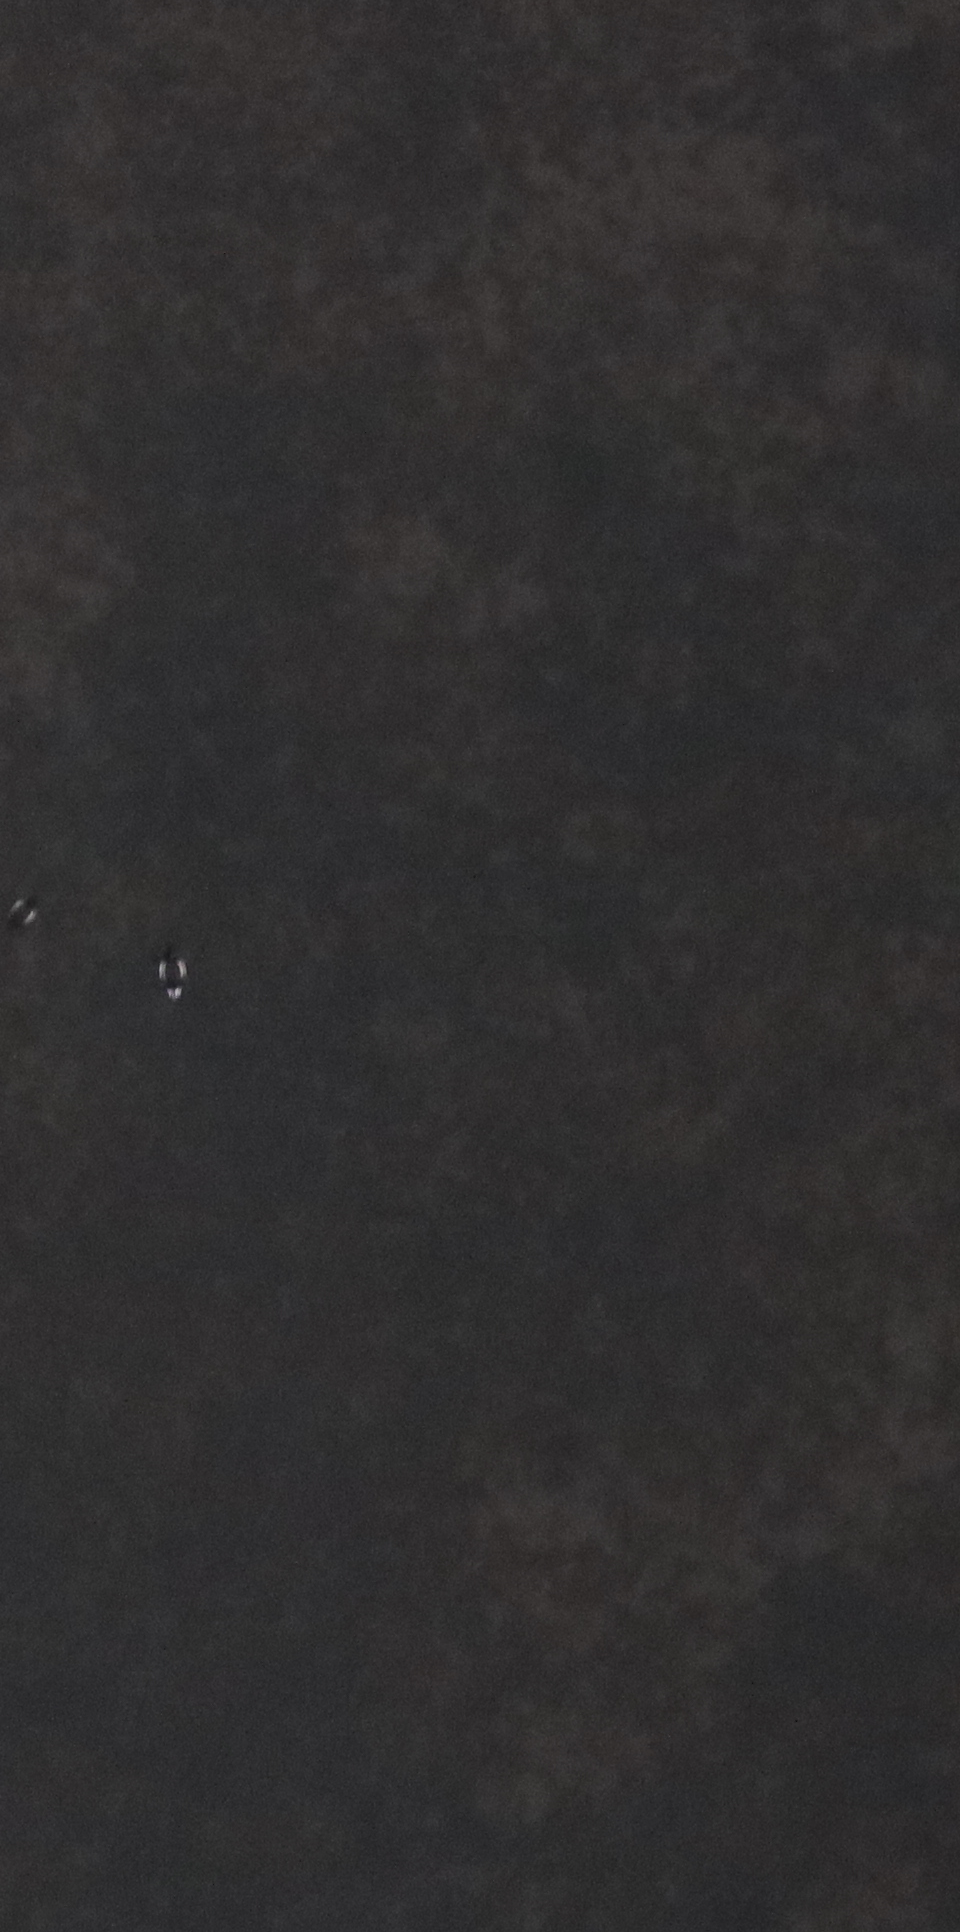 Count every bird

2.